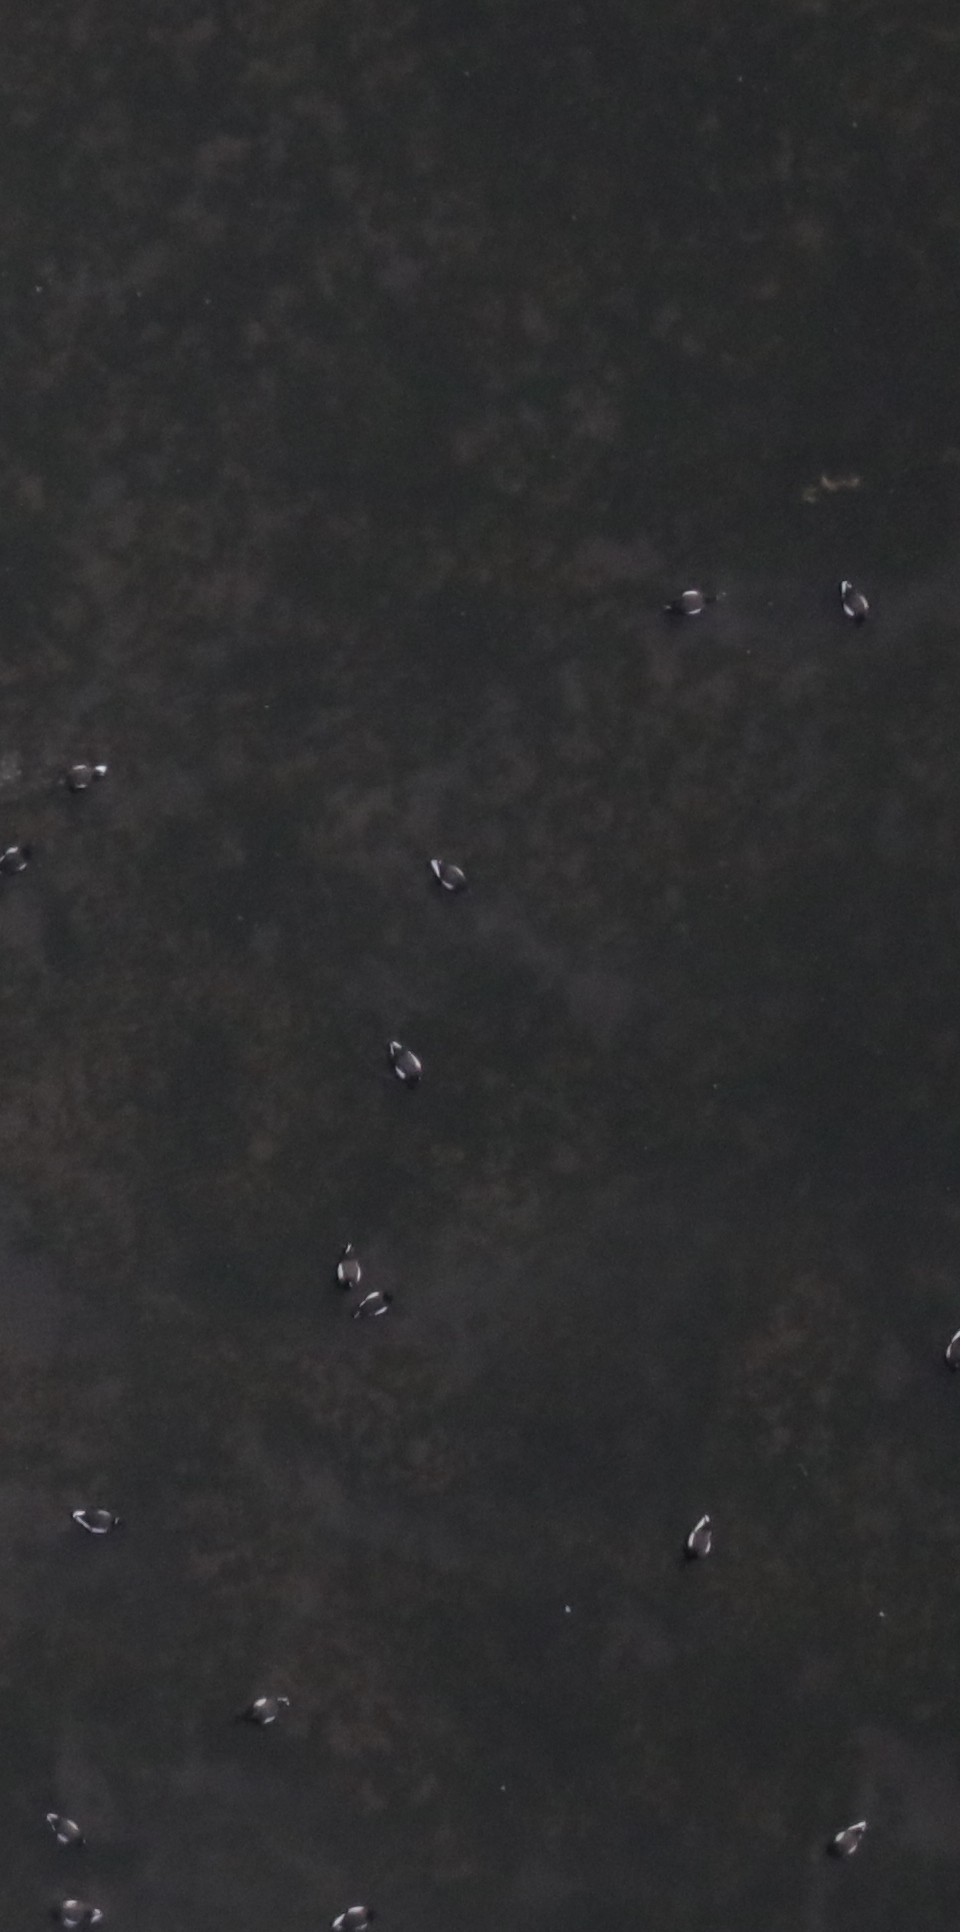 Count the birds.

16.